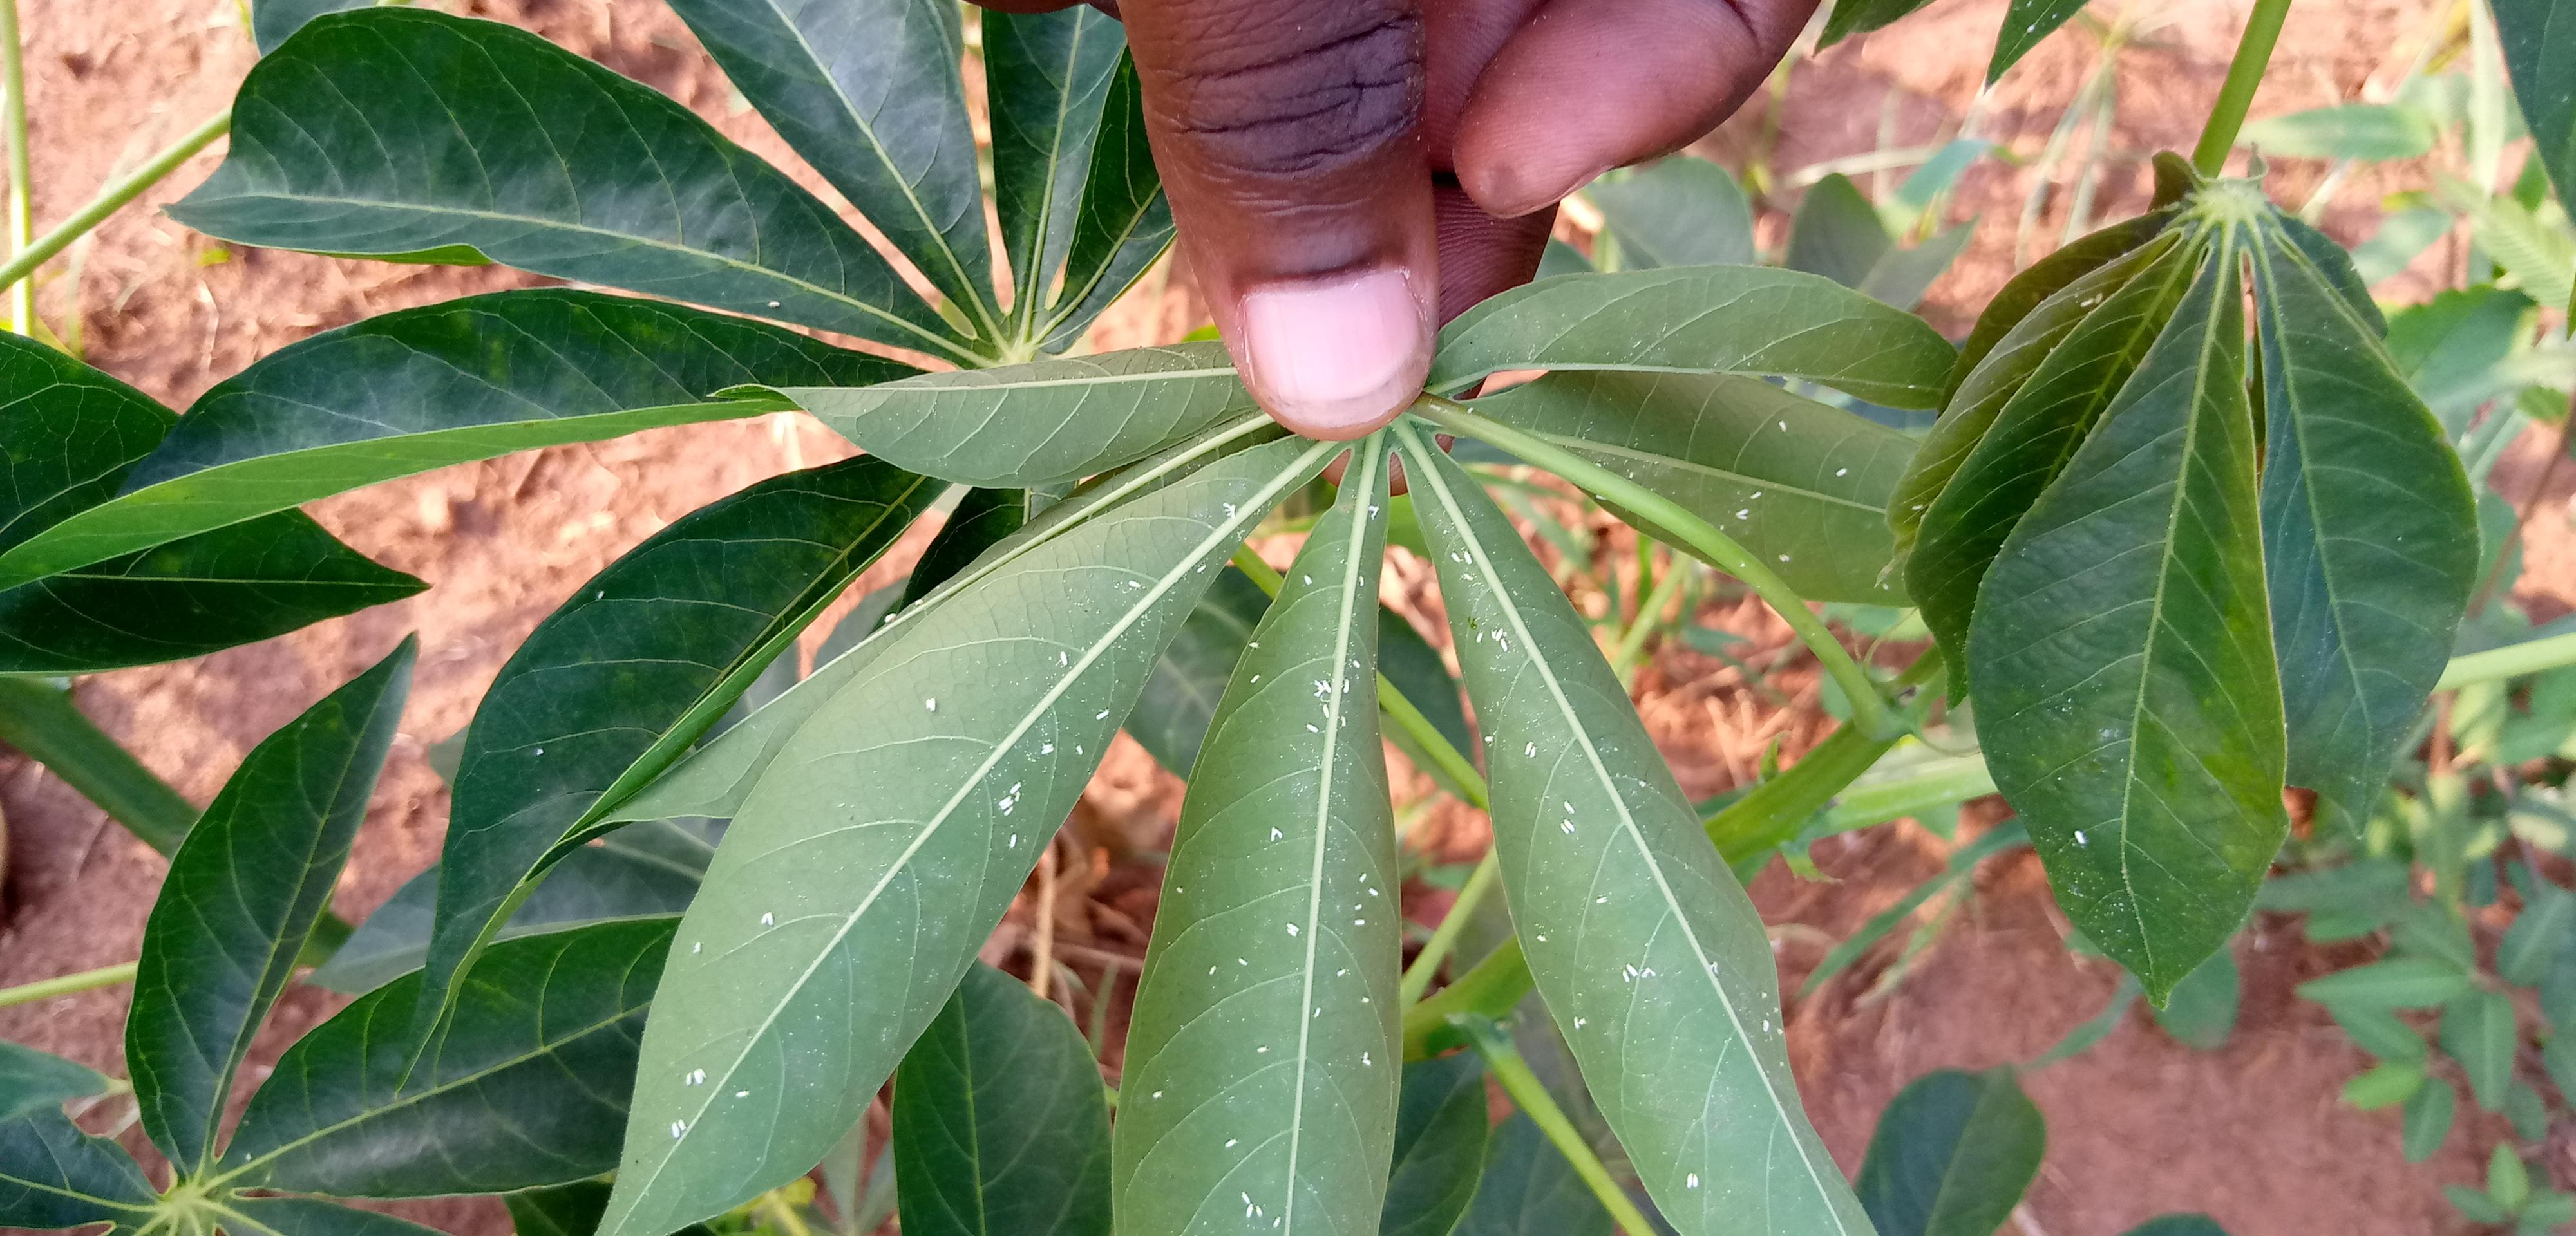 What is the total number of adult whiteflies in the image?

105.